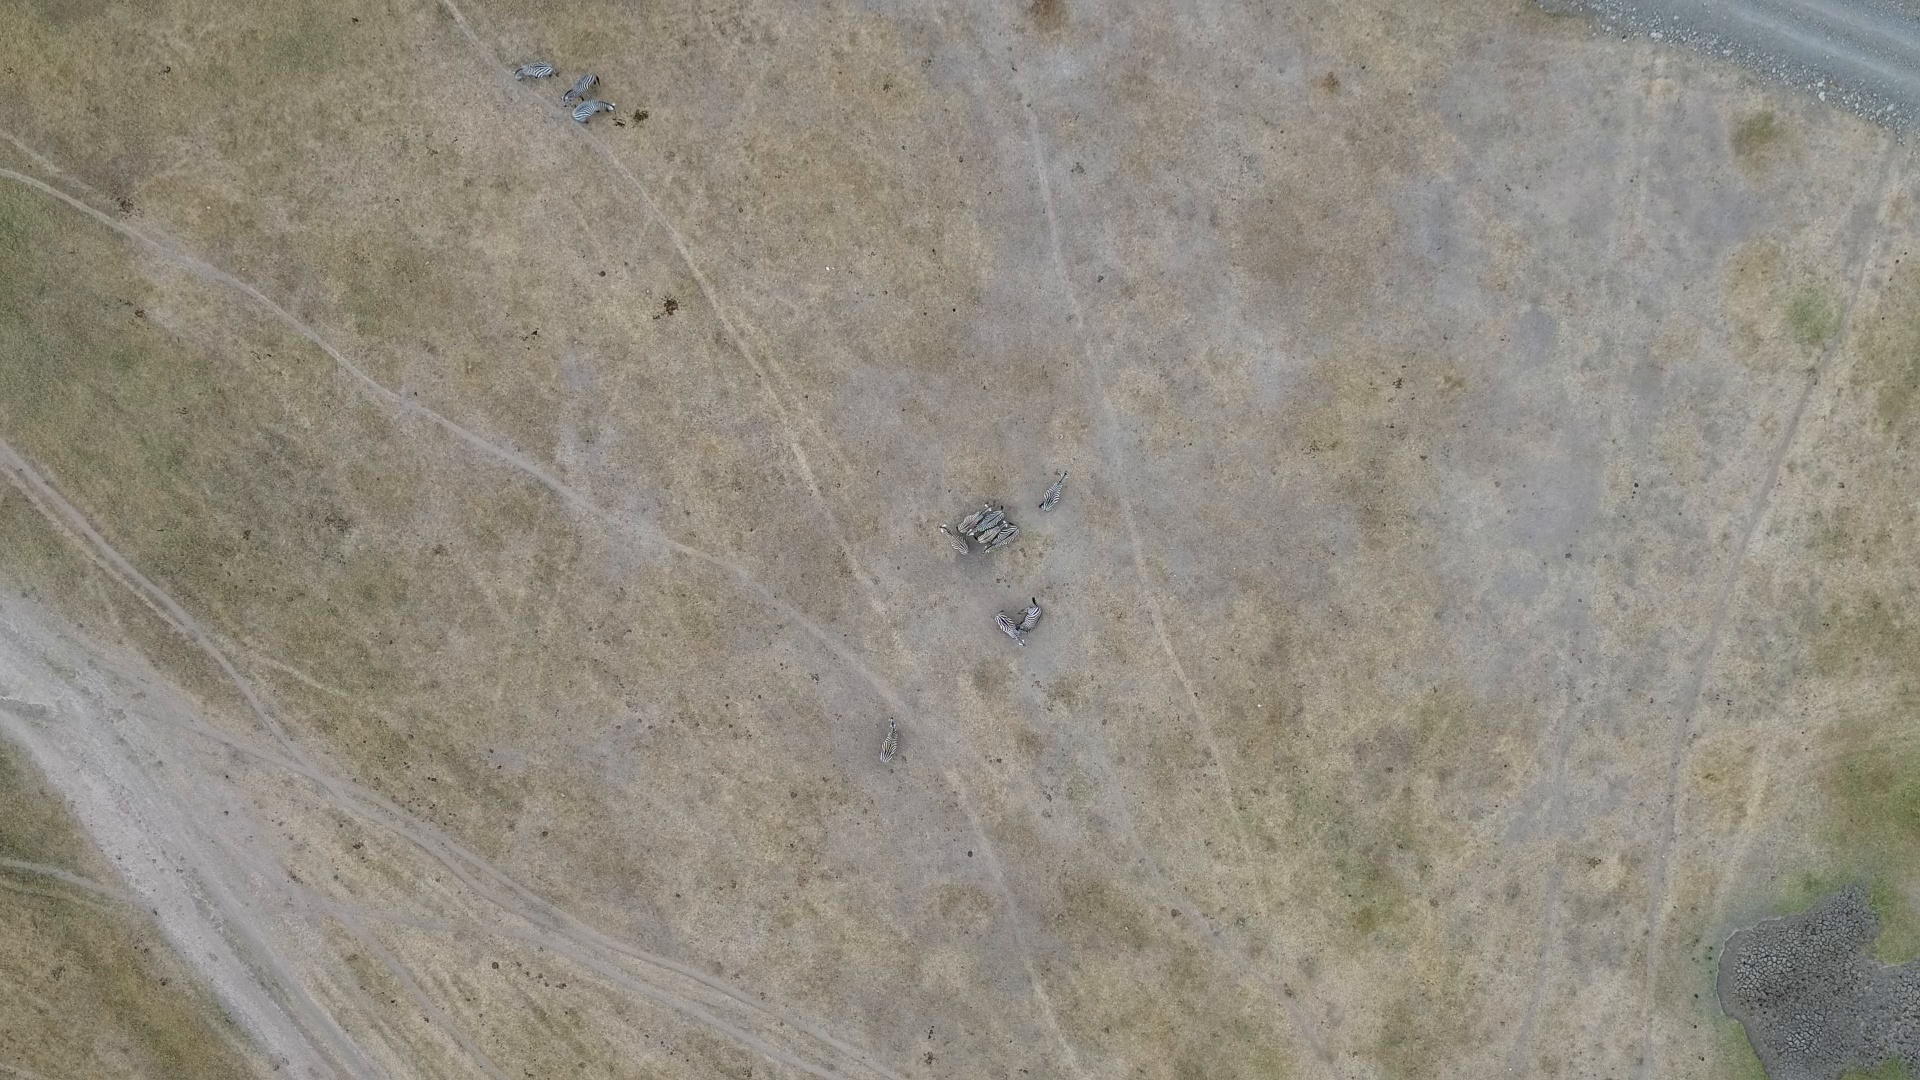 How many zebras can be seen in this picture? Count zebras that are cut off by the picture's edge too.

13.